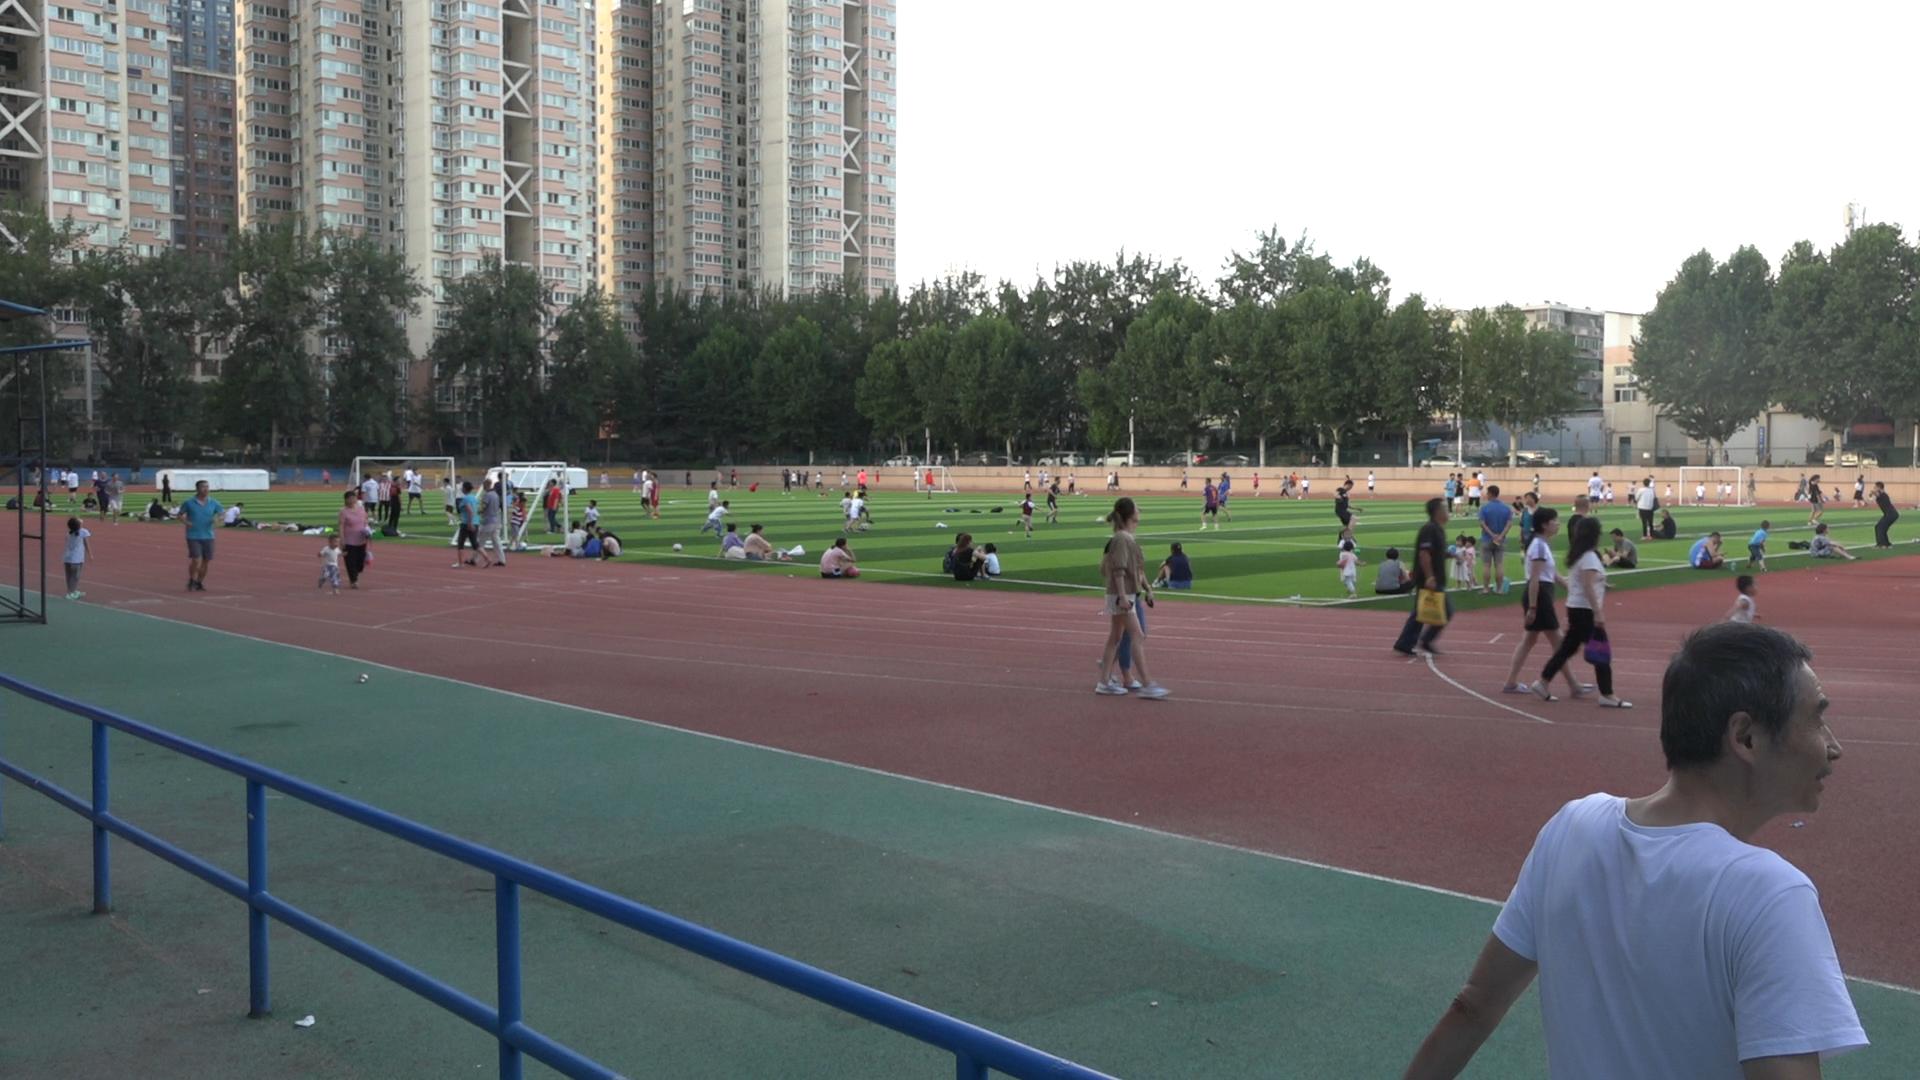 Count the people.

140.